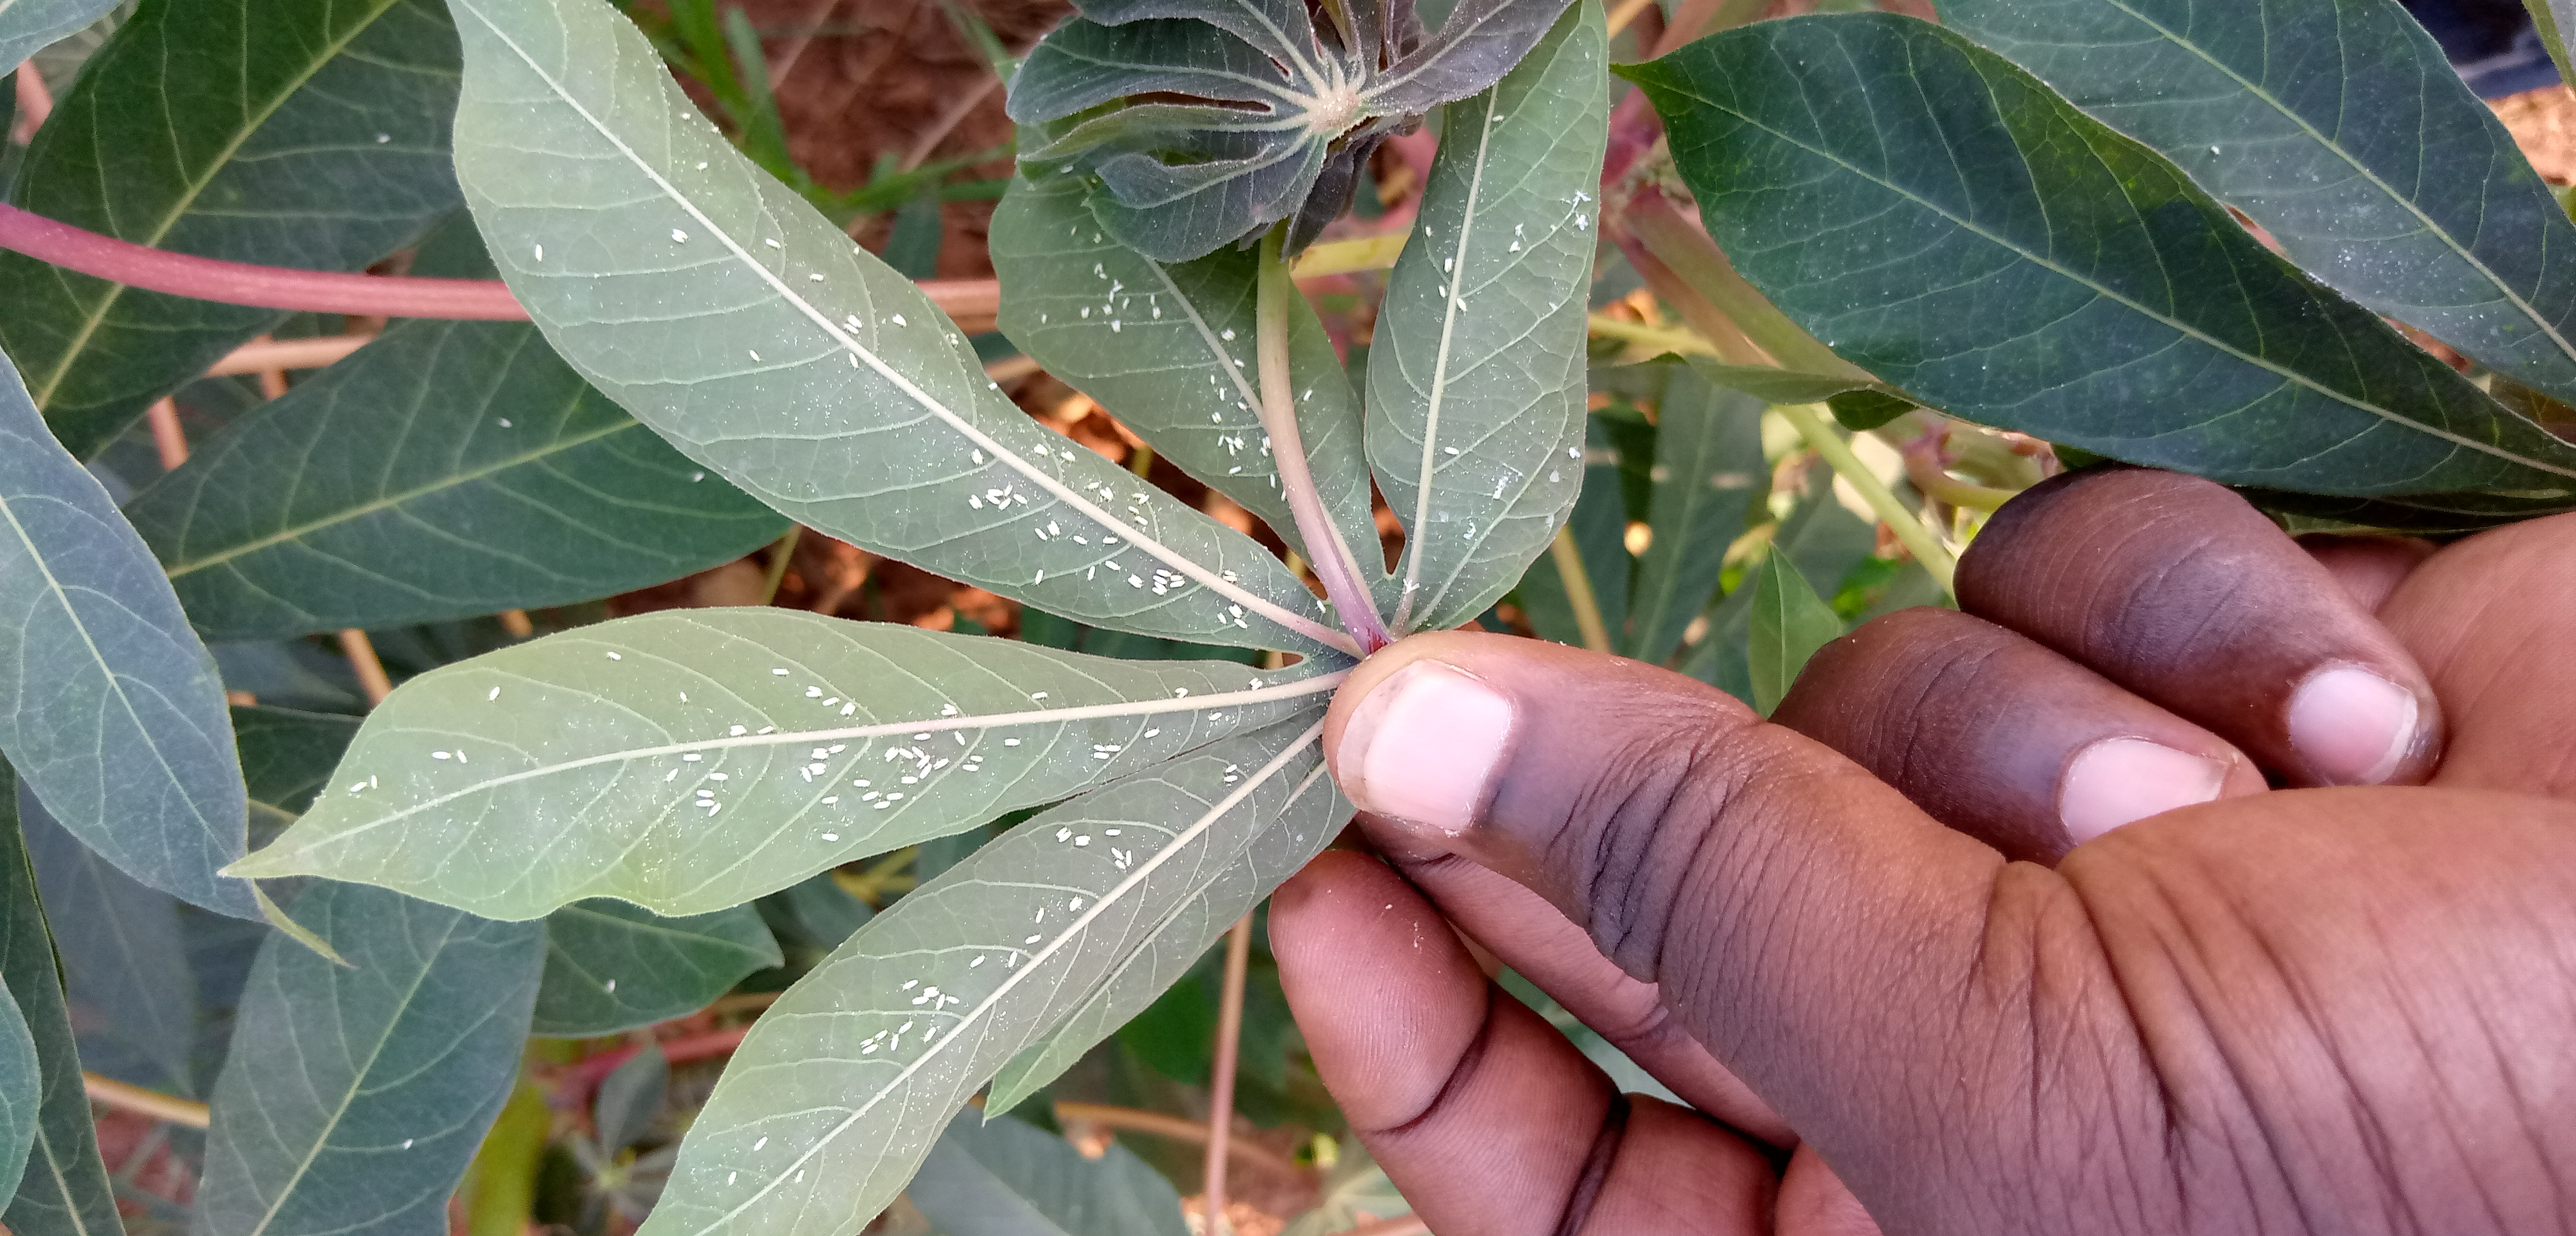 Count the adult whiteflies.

202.